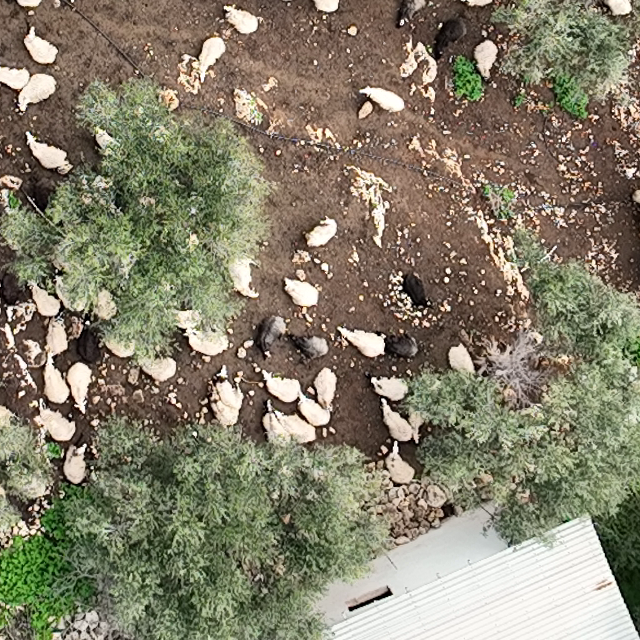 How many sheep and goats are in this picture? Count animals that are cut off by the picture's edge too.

55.